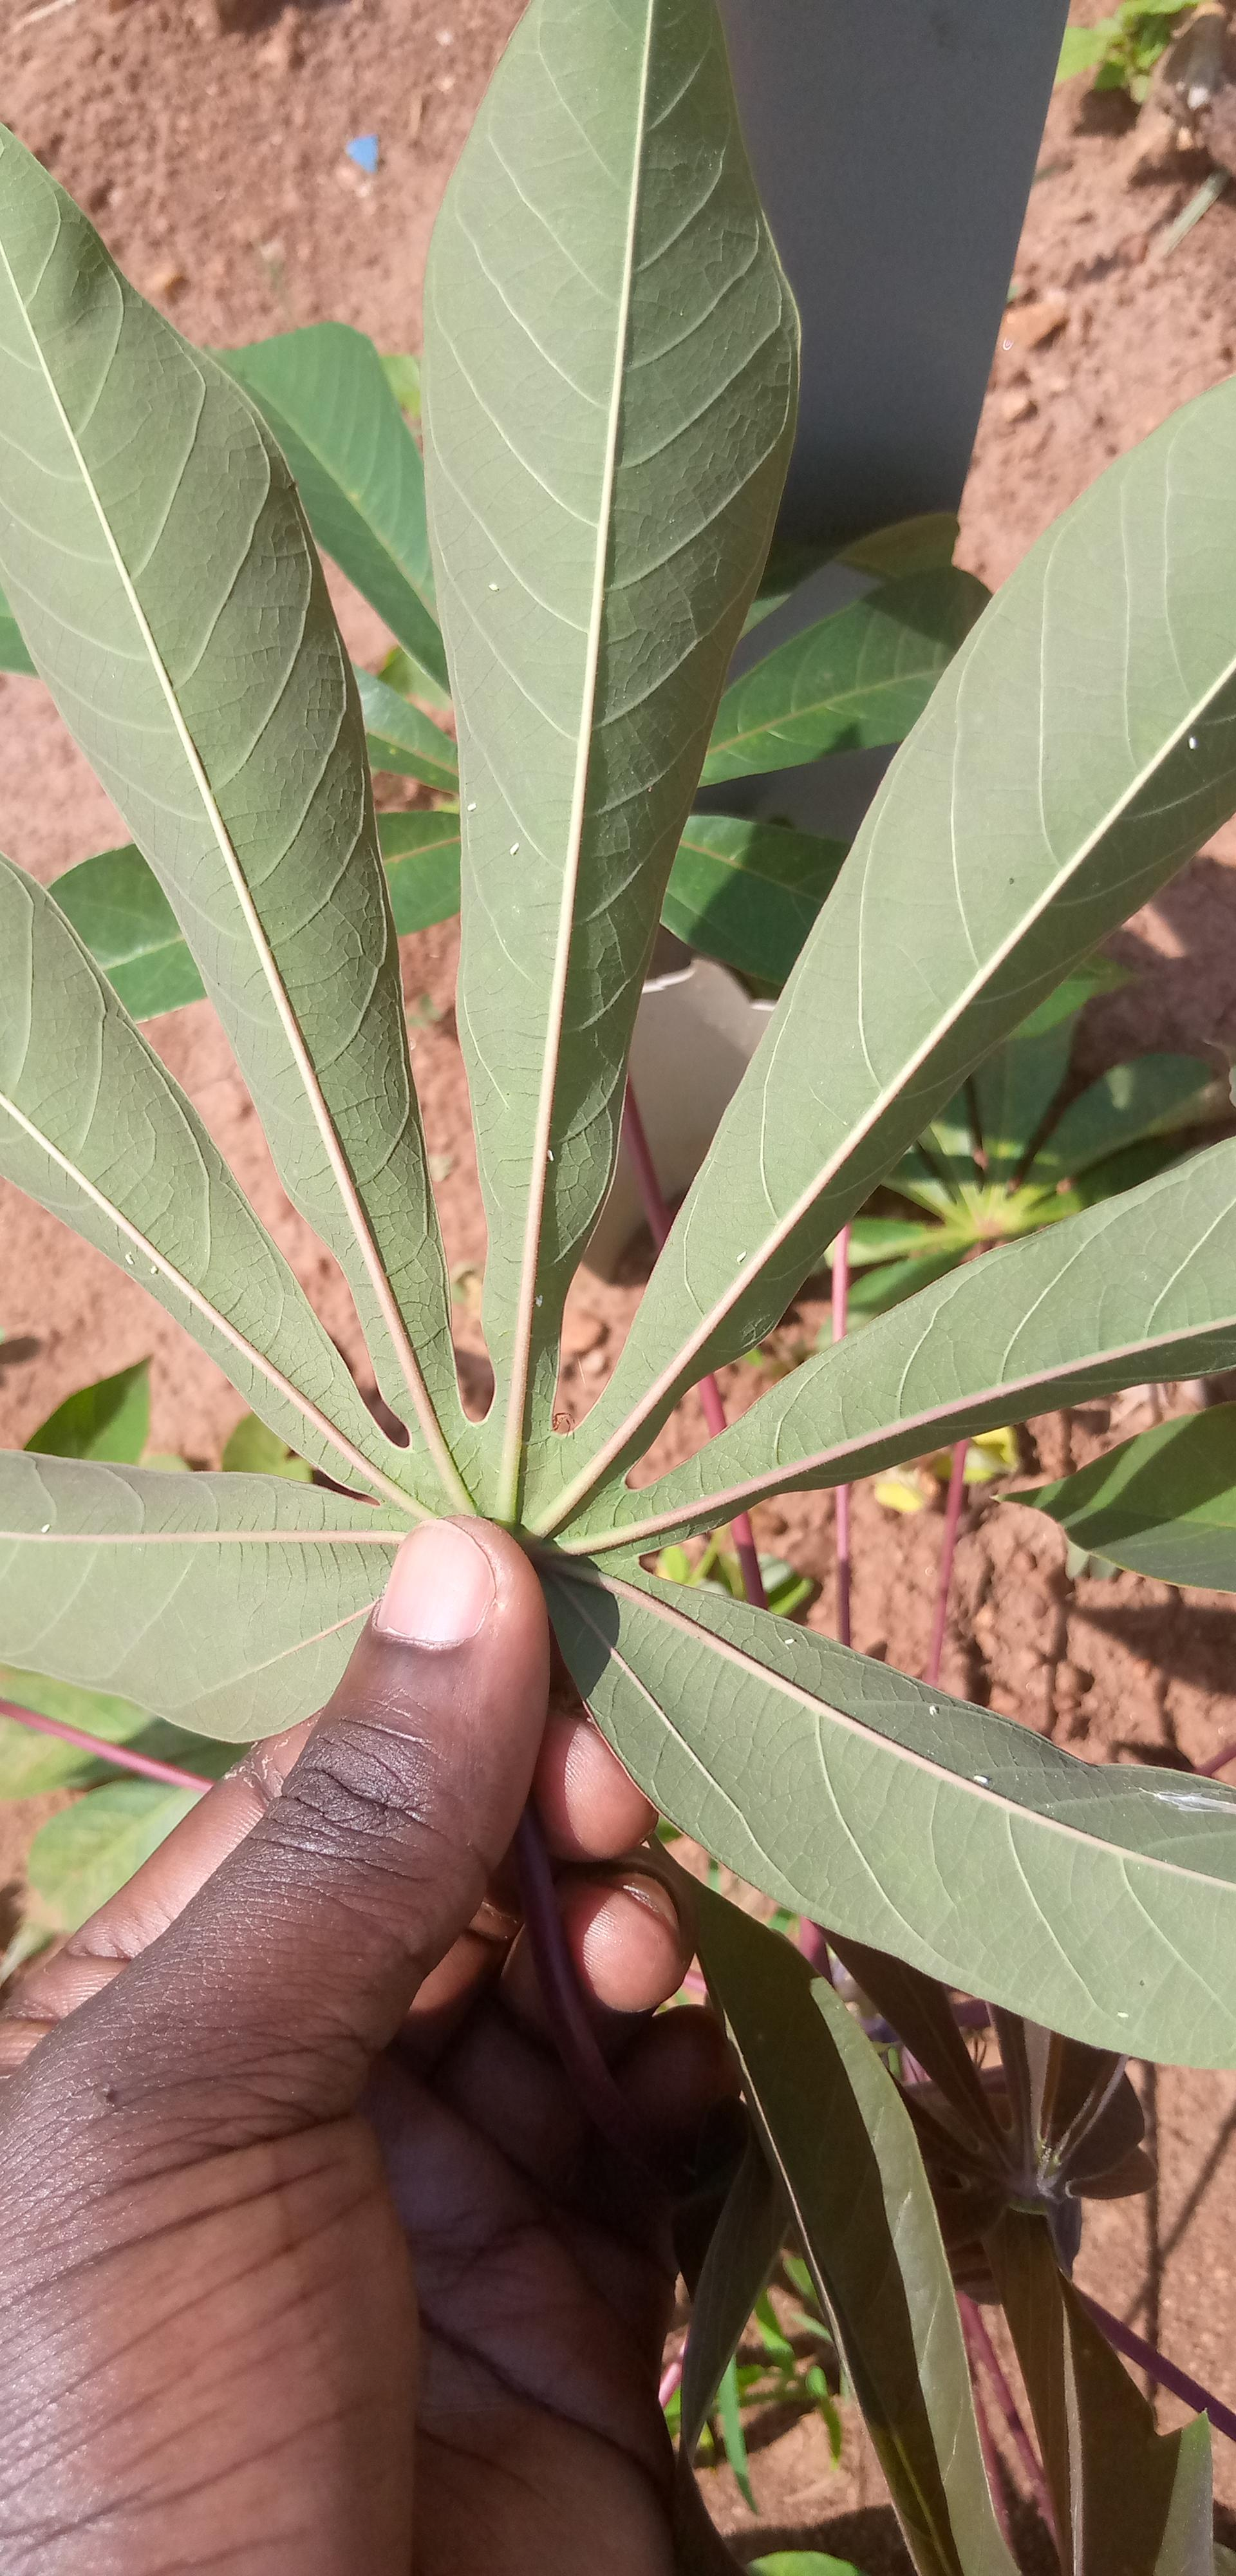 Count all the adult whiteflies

14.